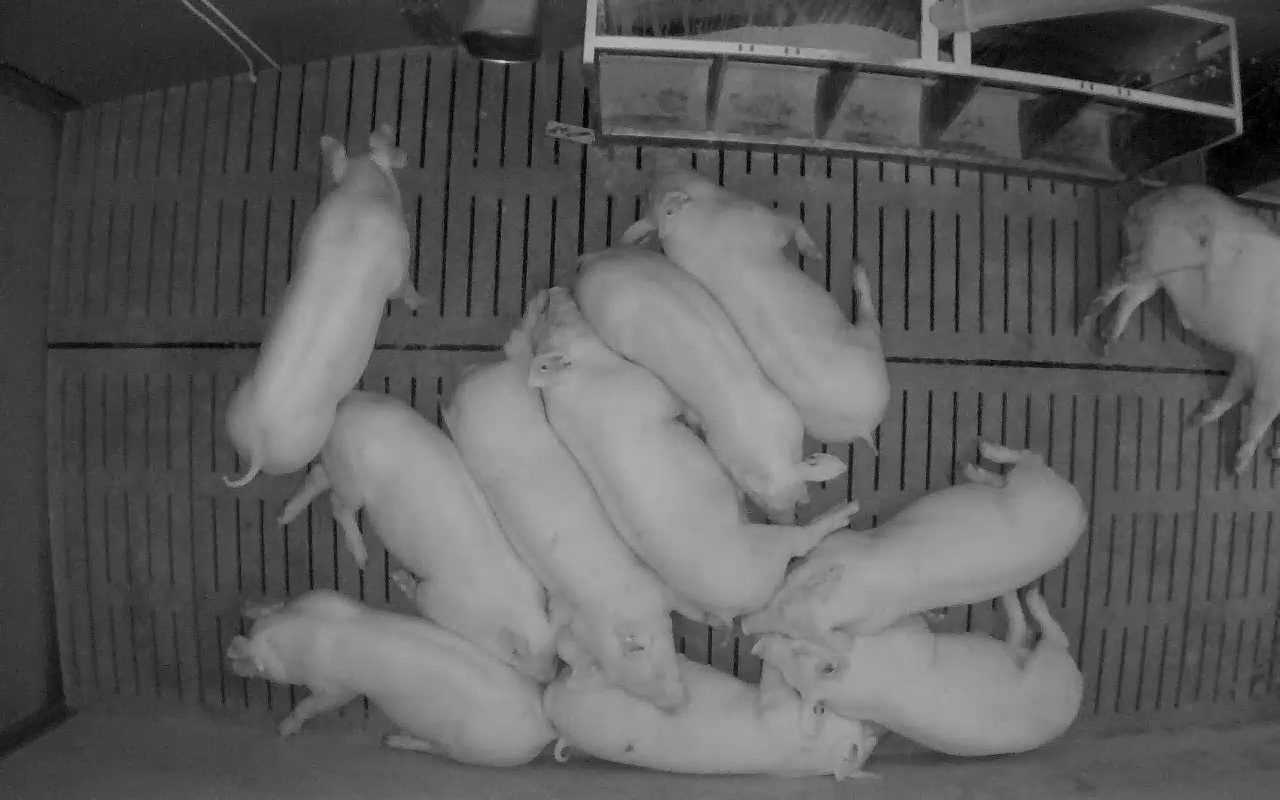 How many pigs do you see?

11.